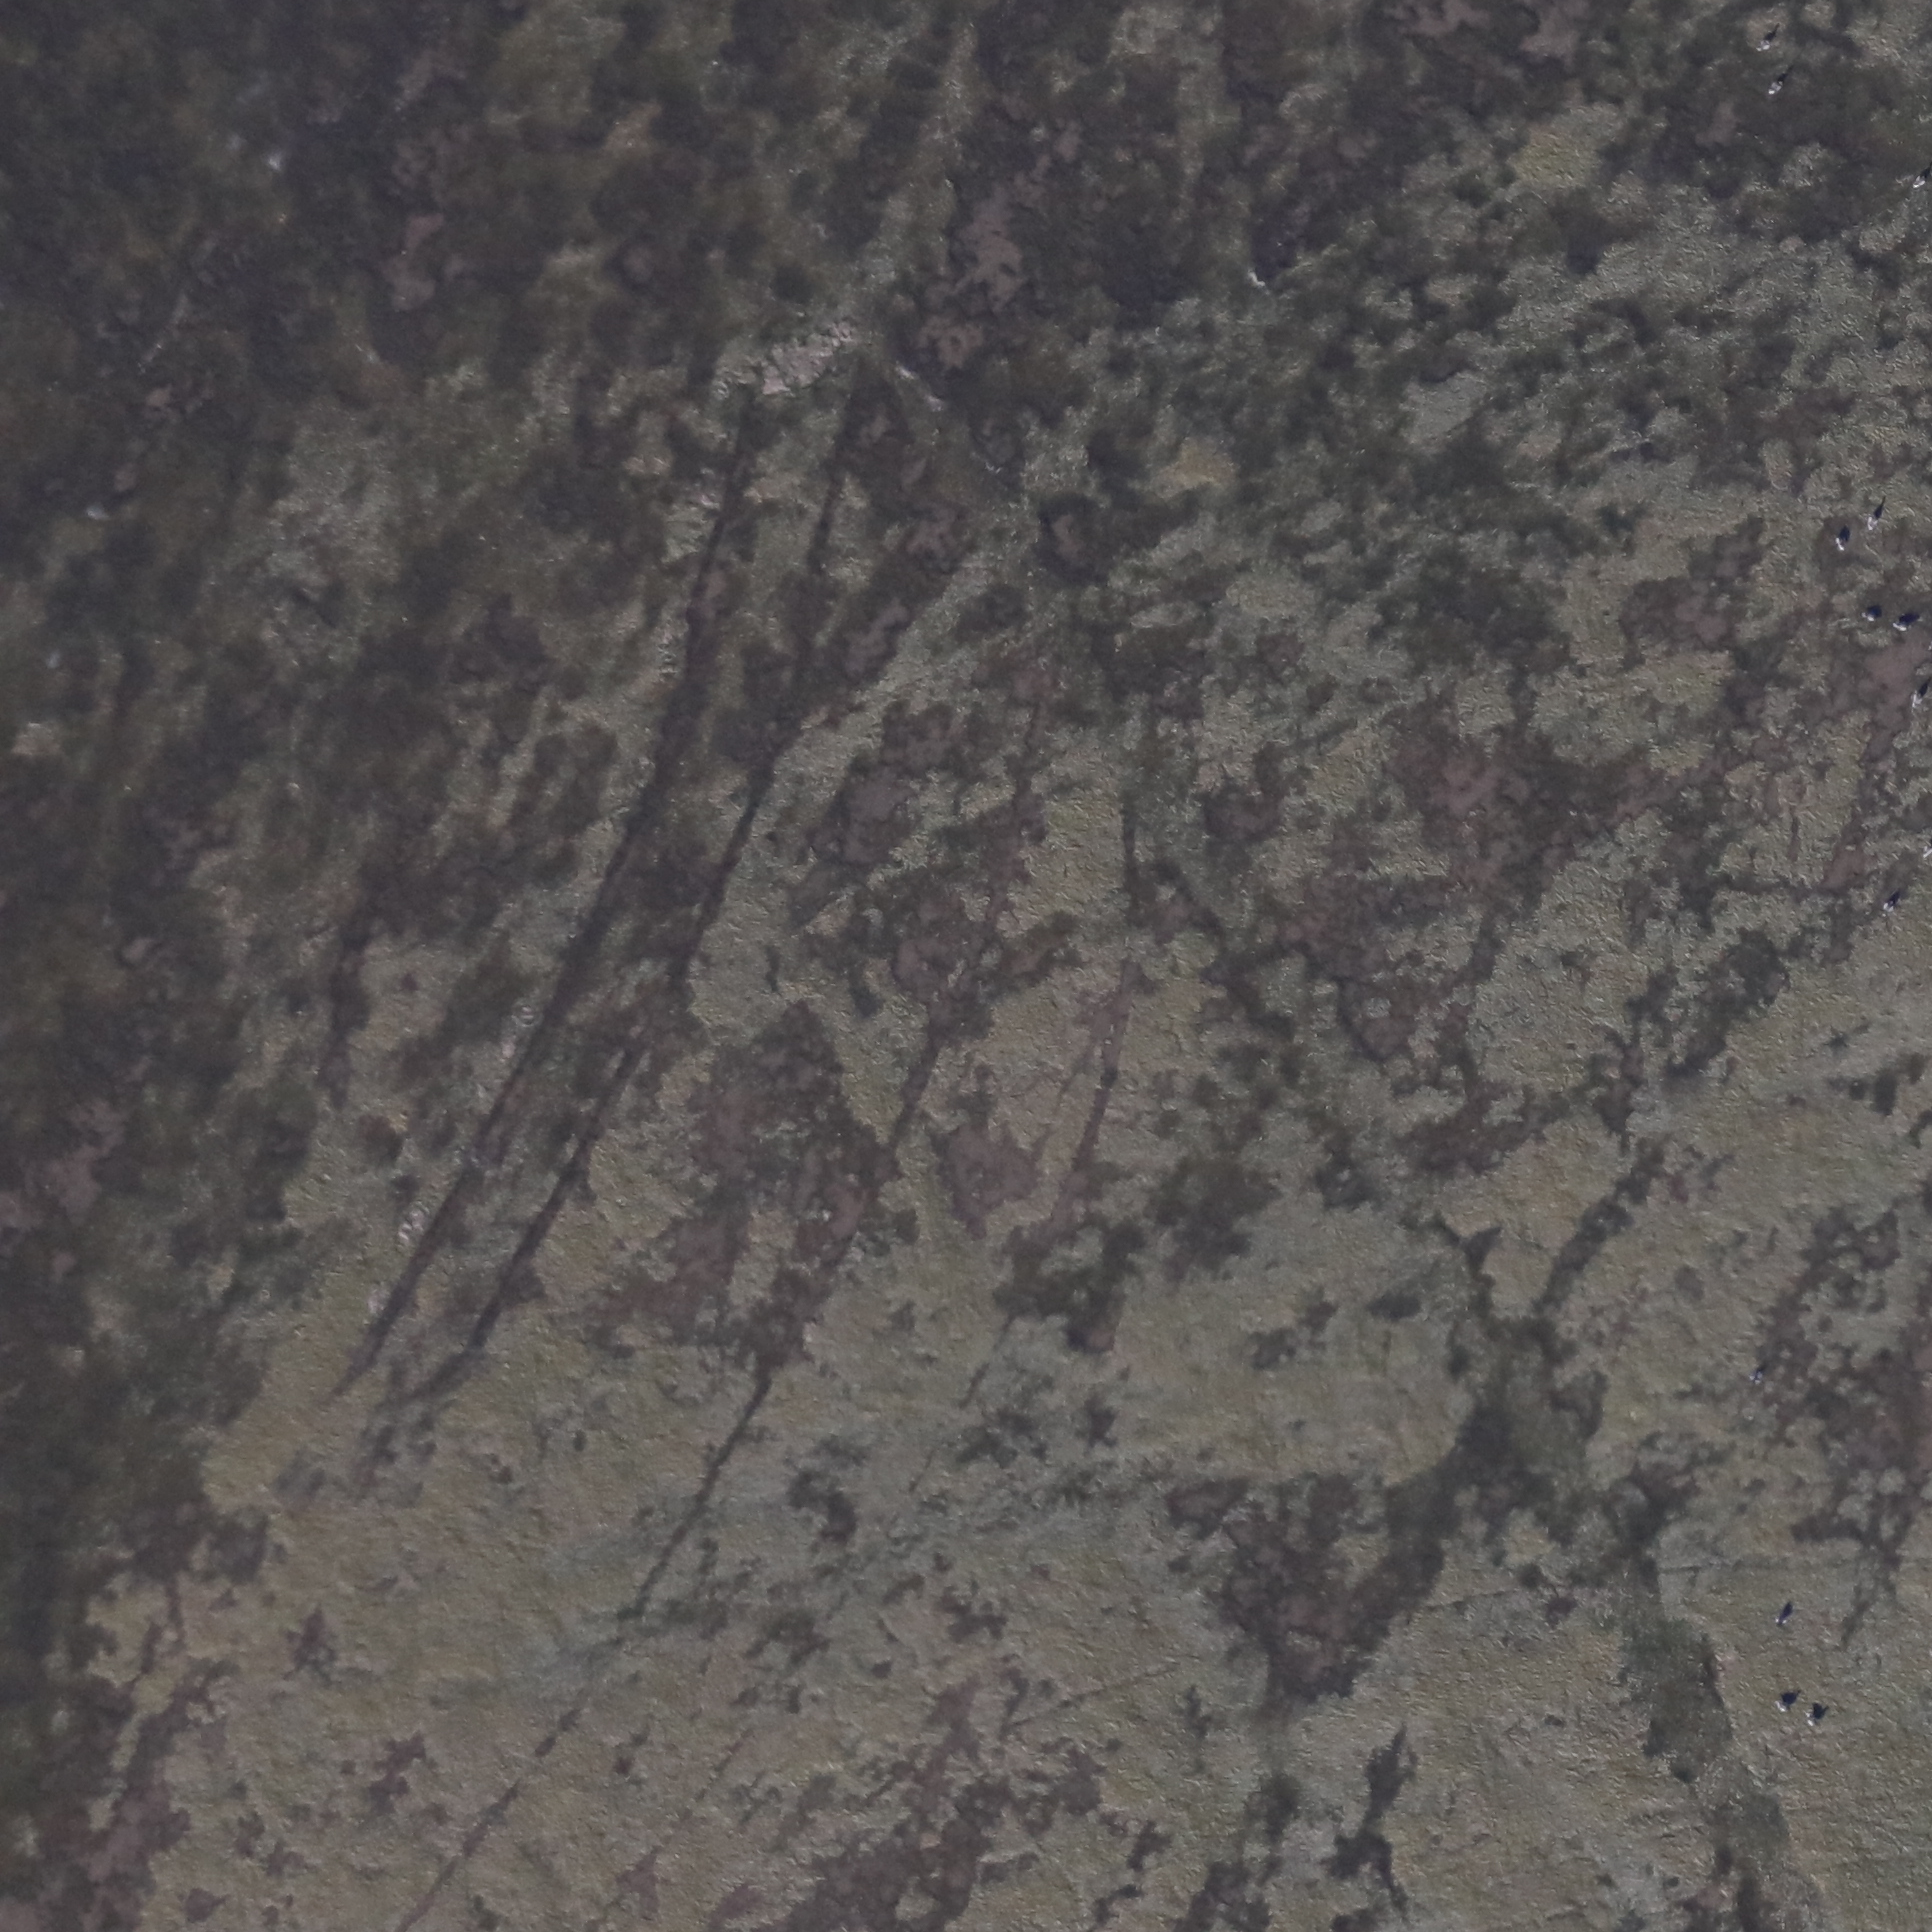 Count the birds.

14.